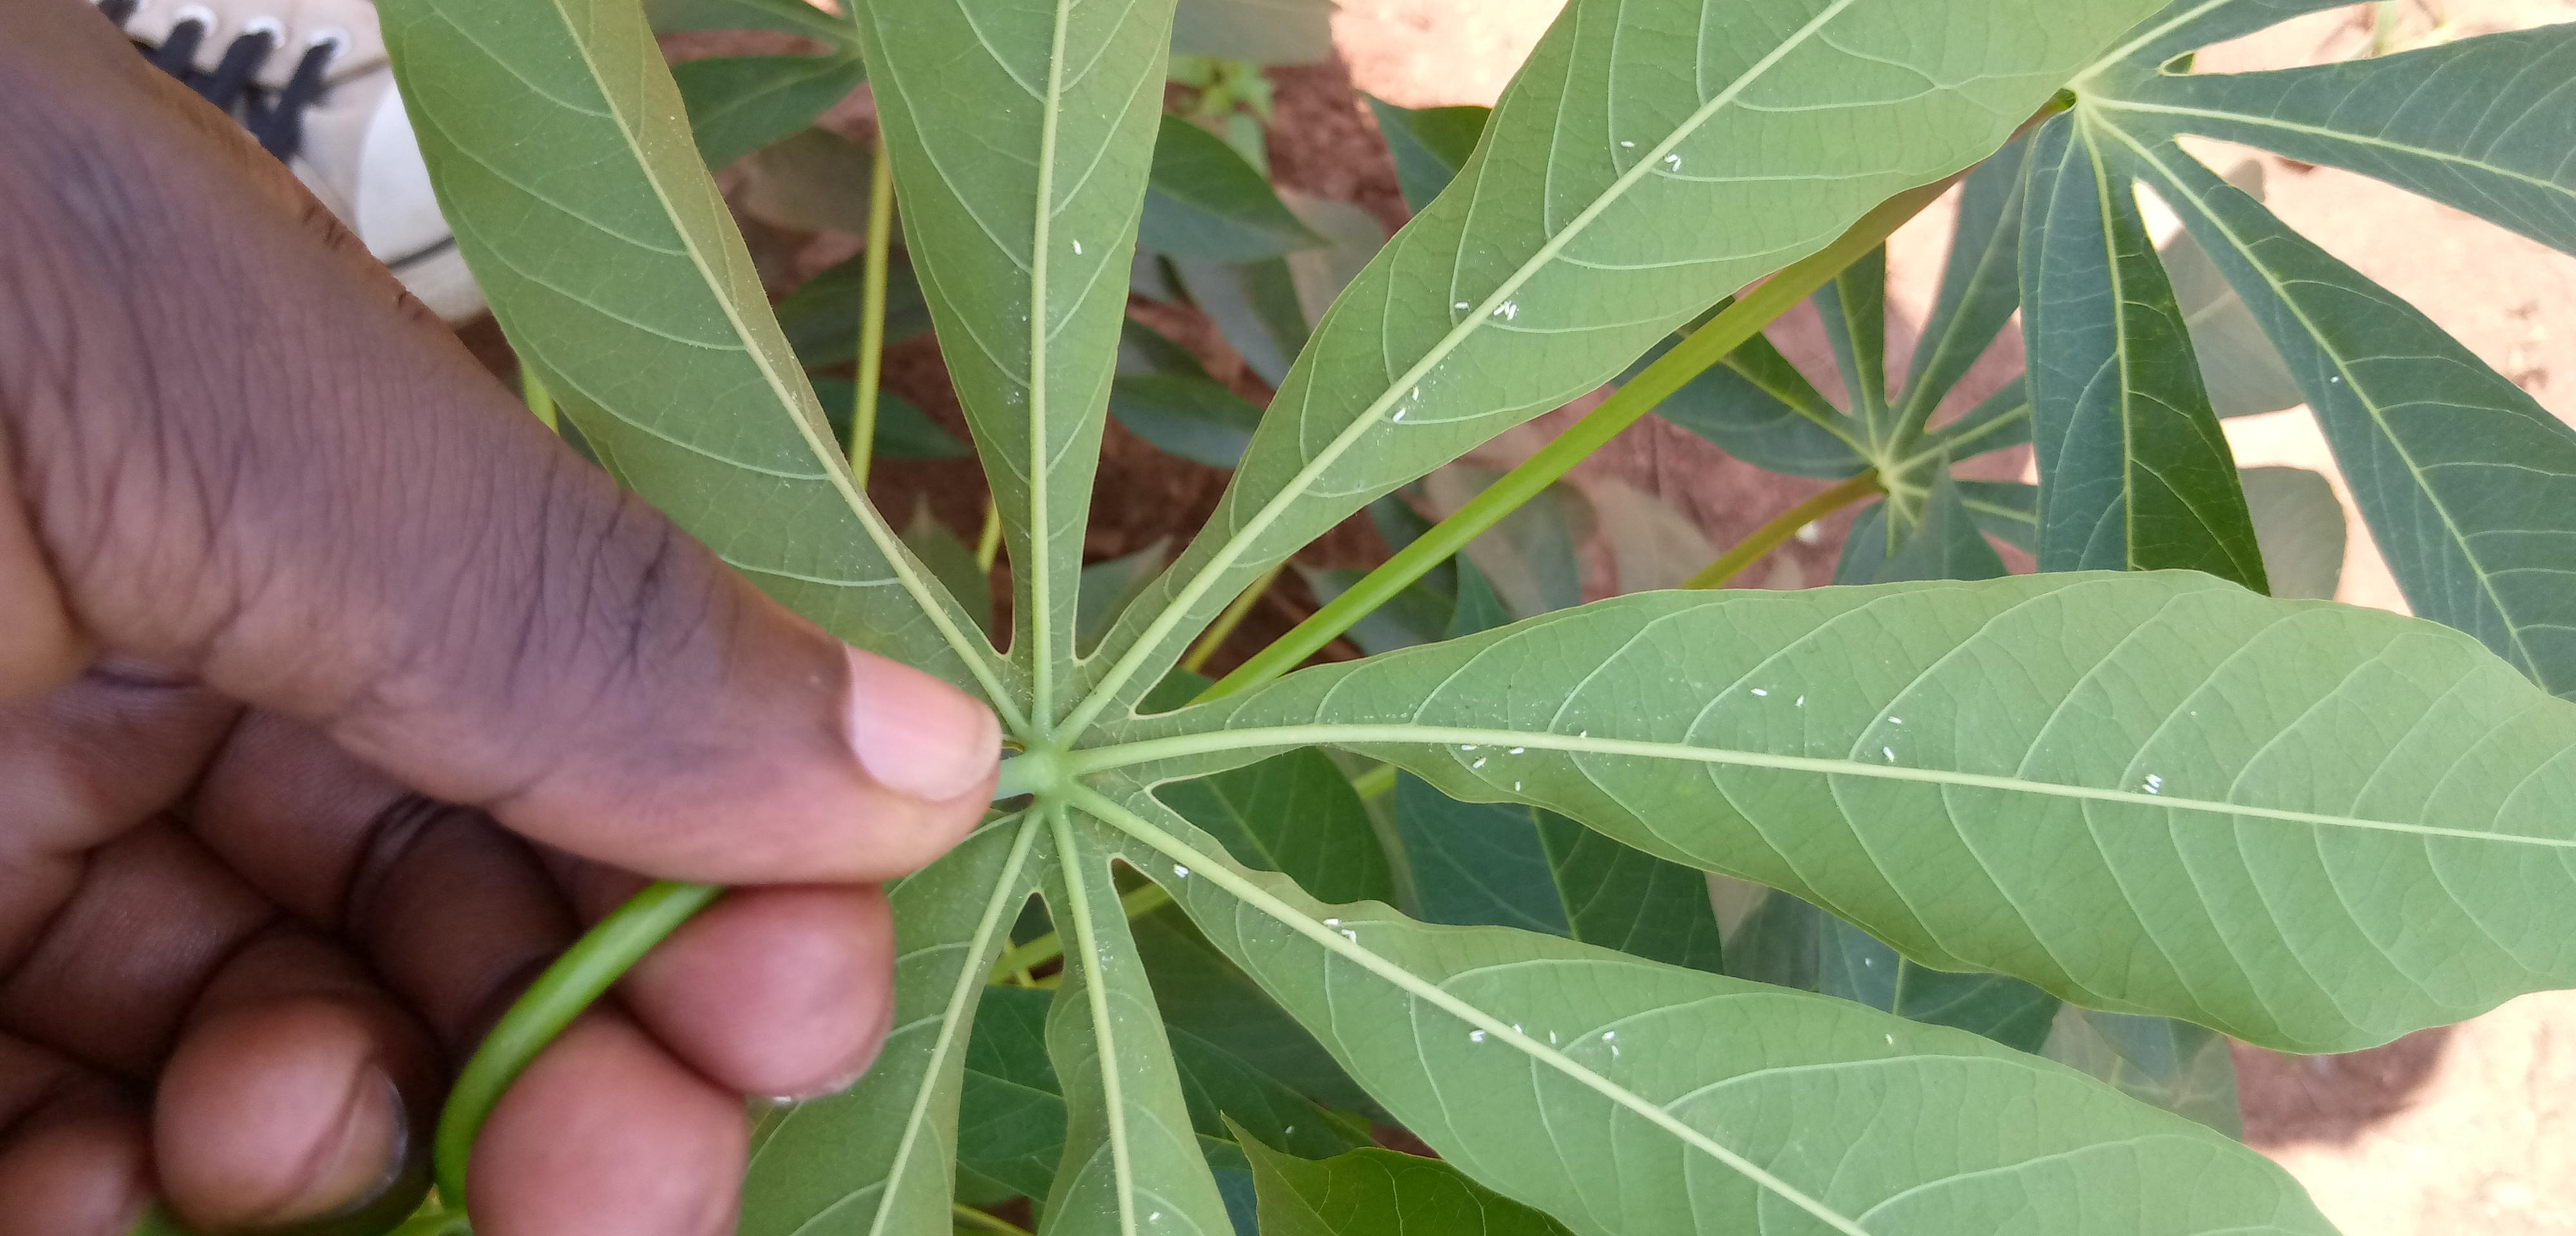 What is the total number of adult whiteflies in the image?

32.